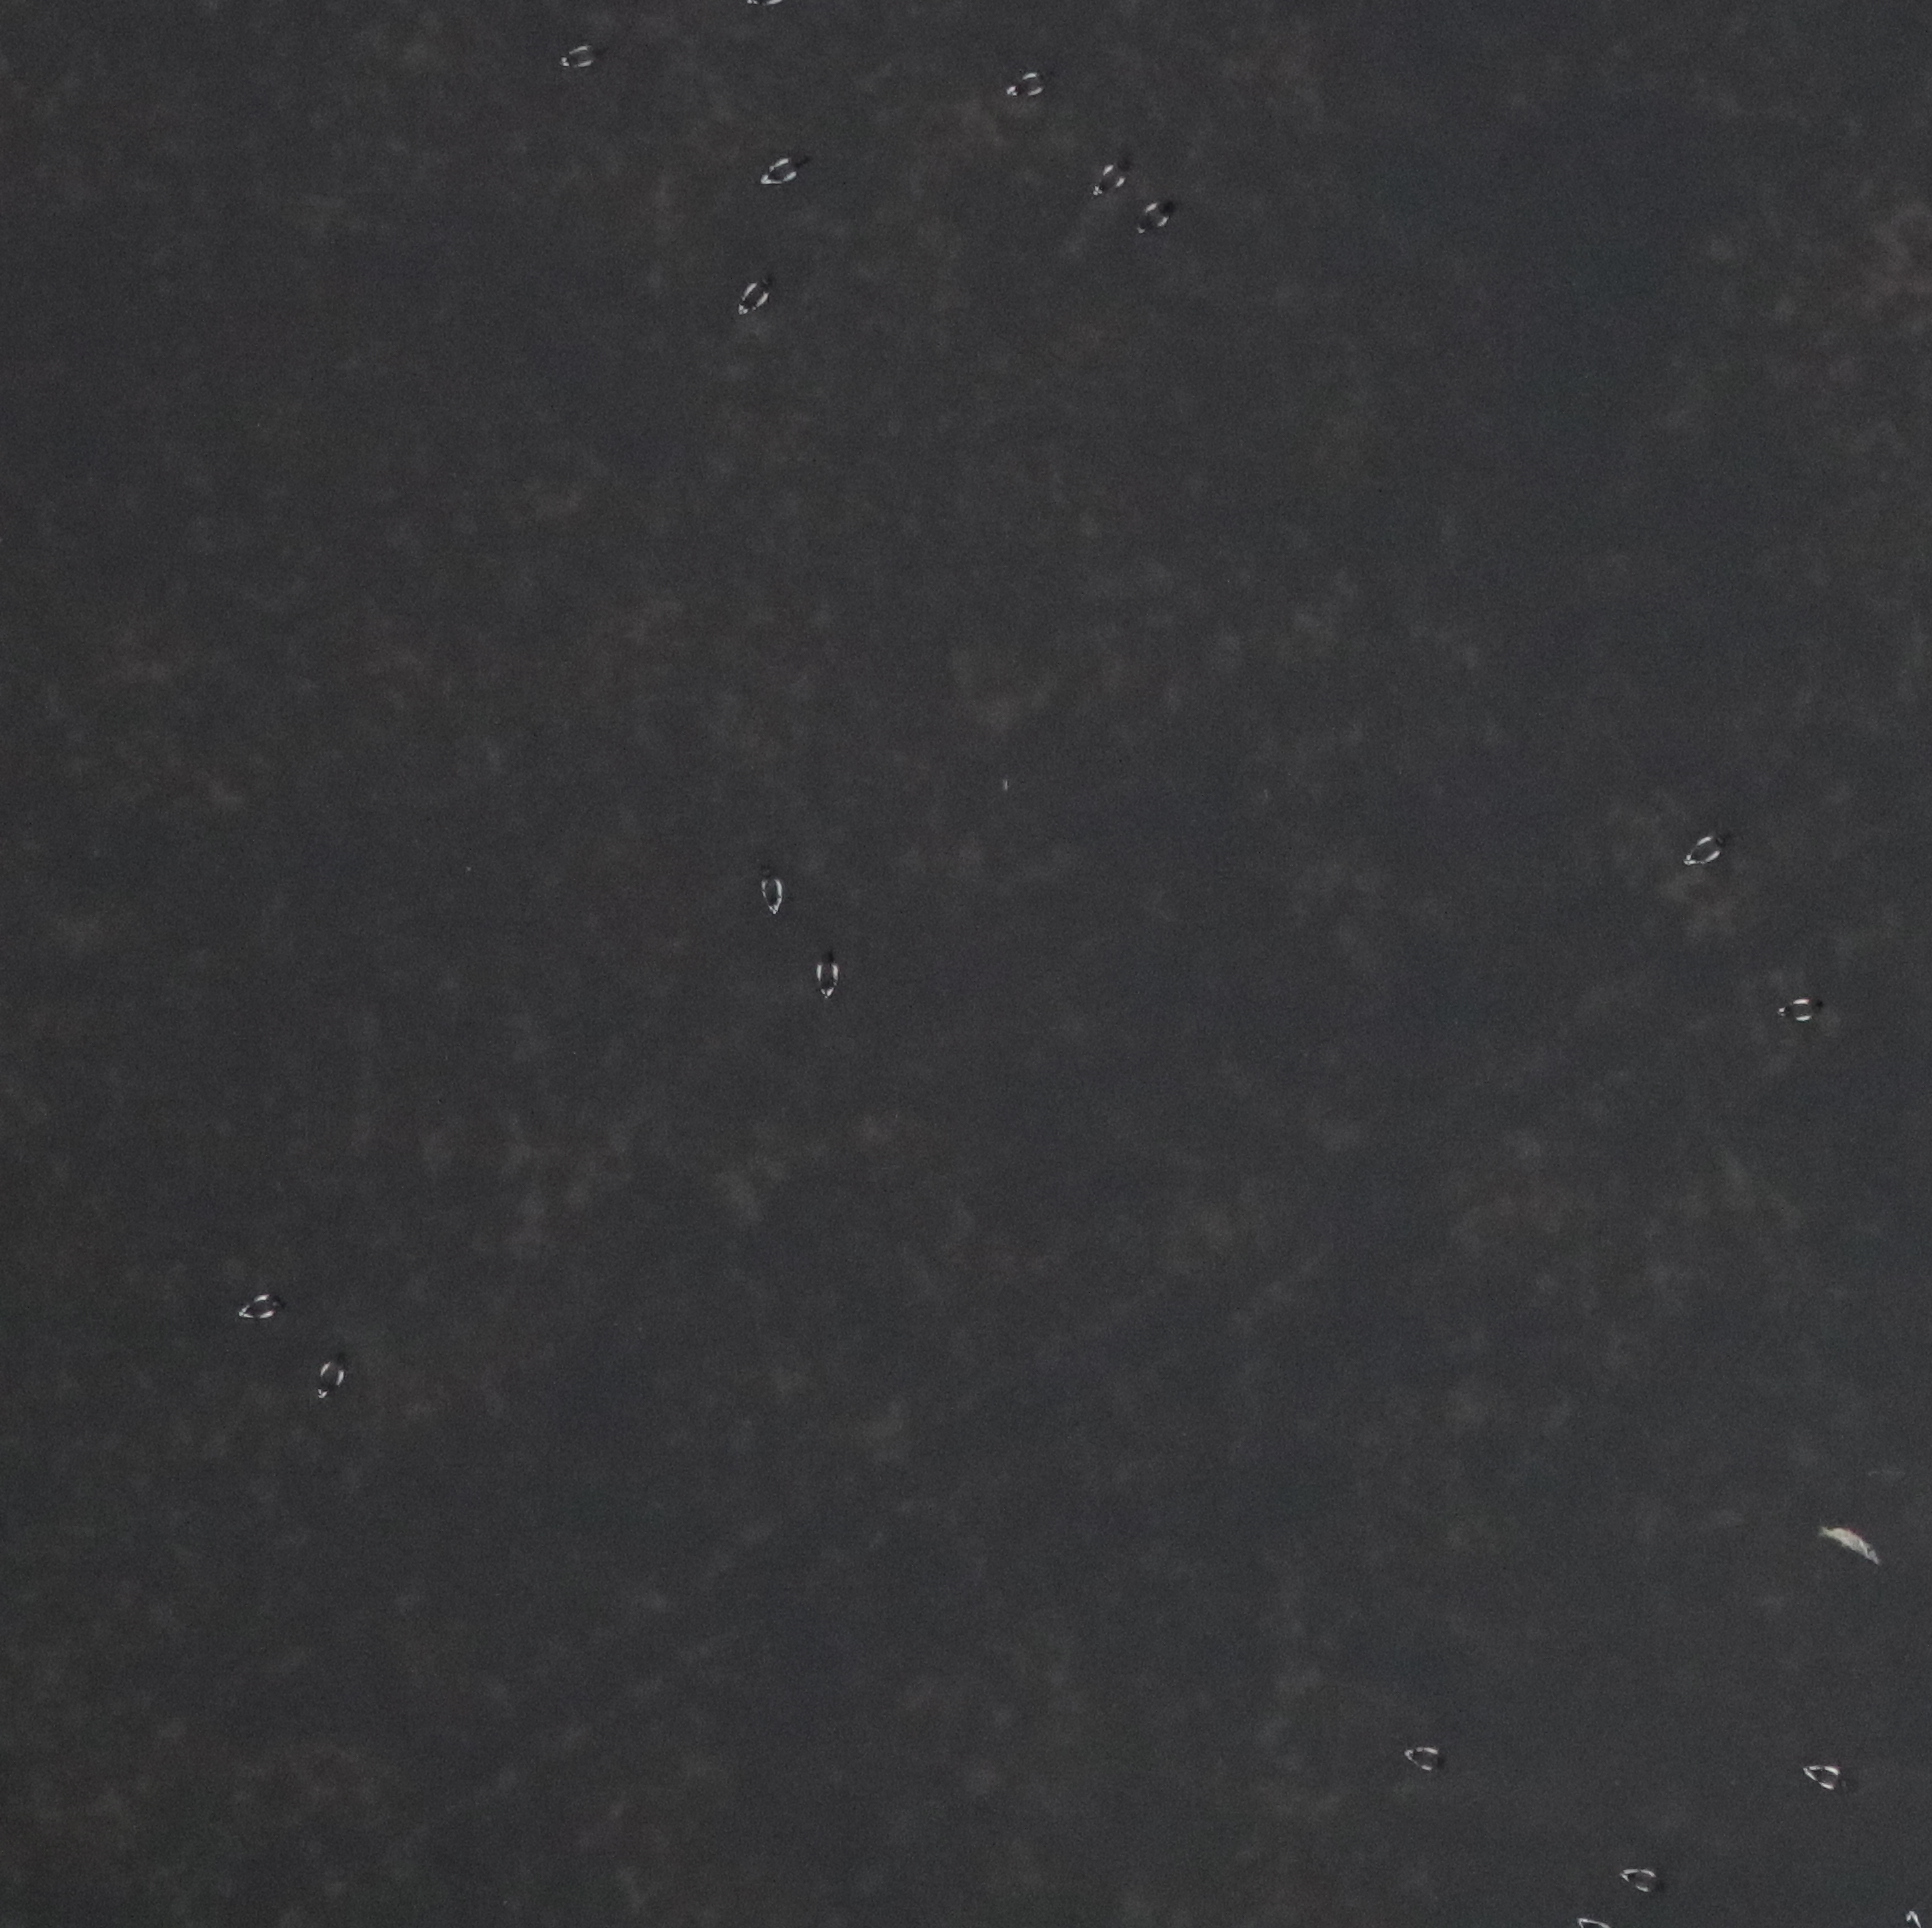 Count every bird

15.